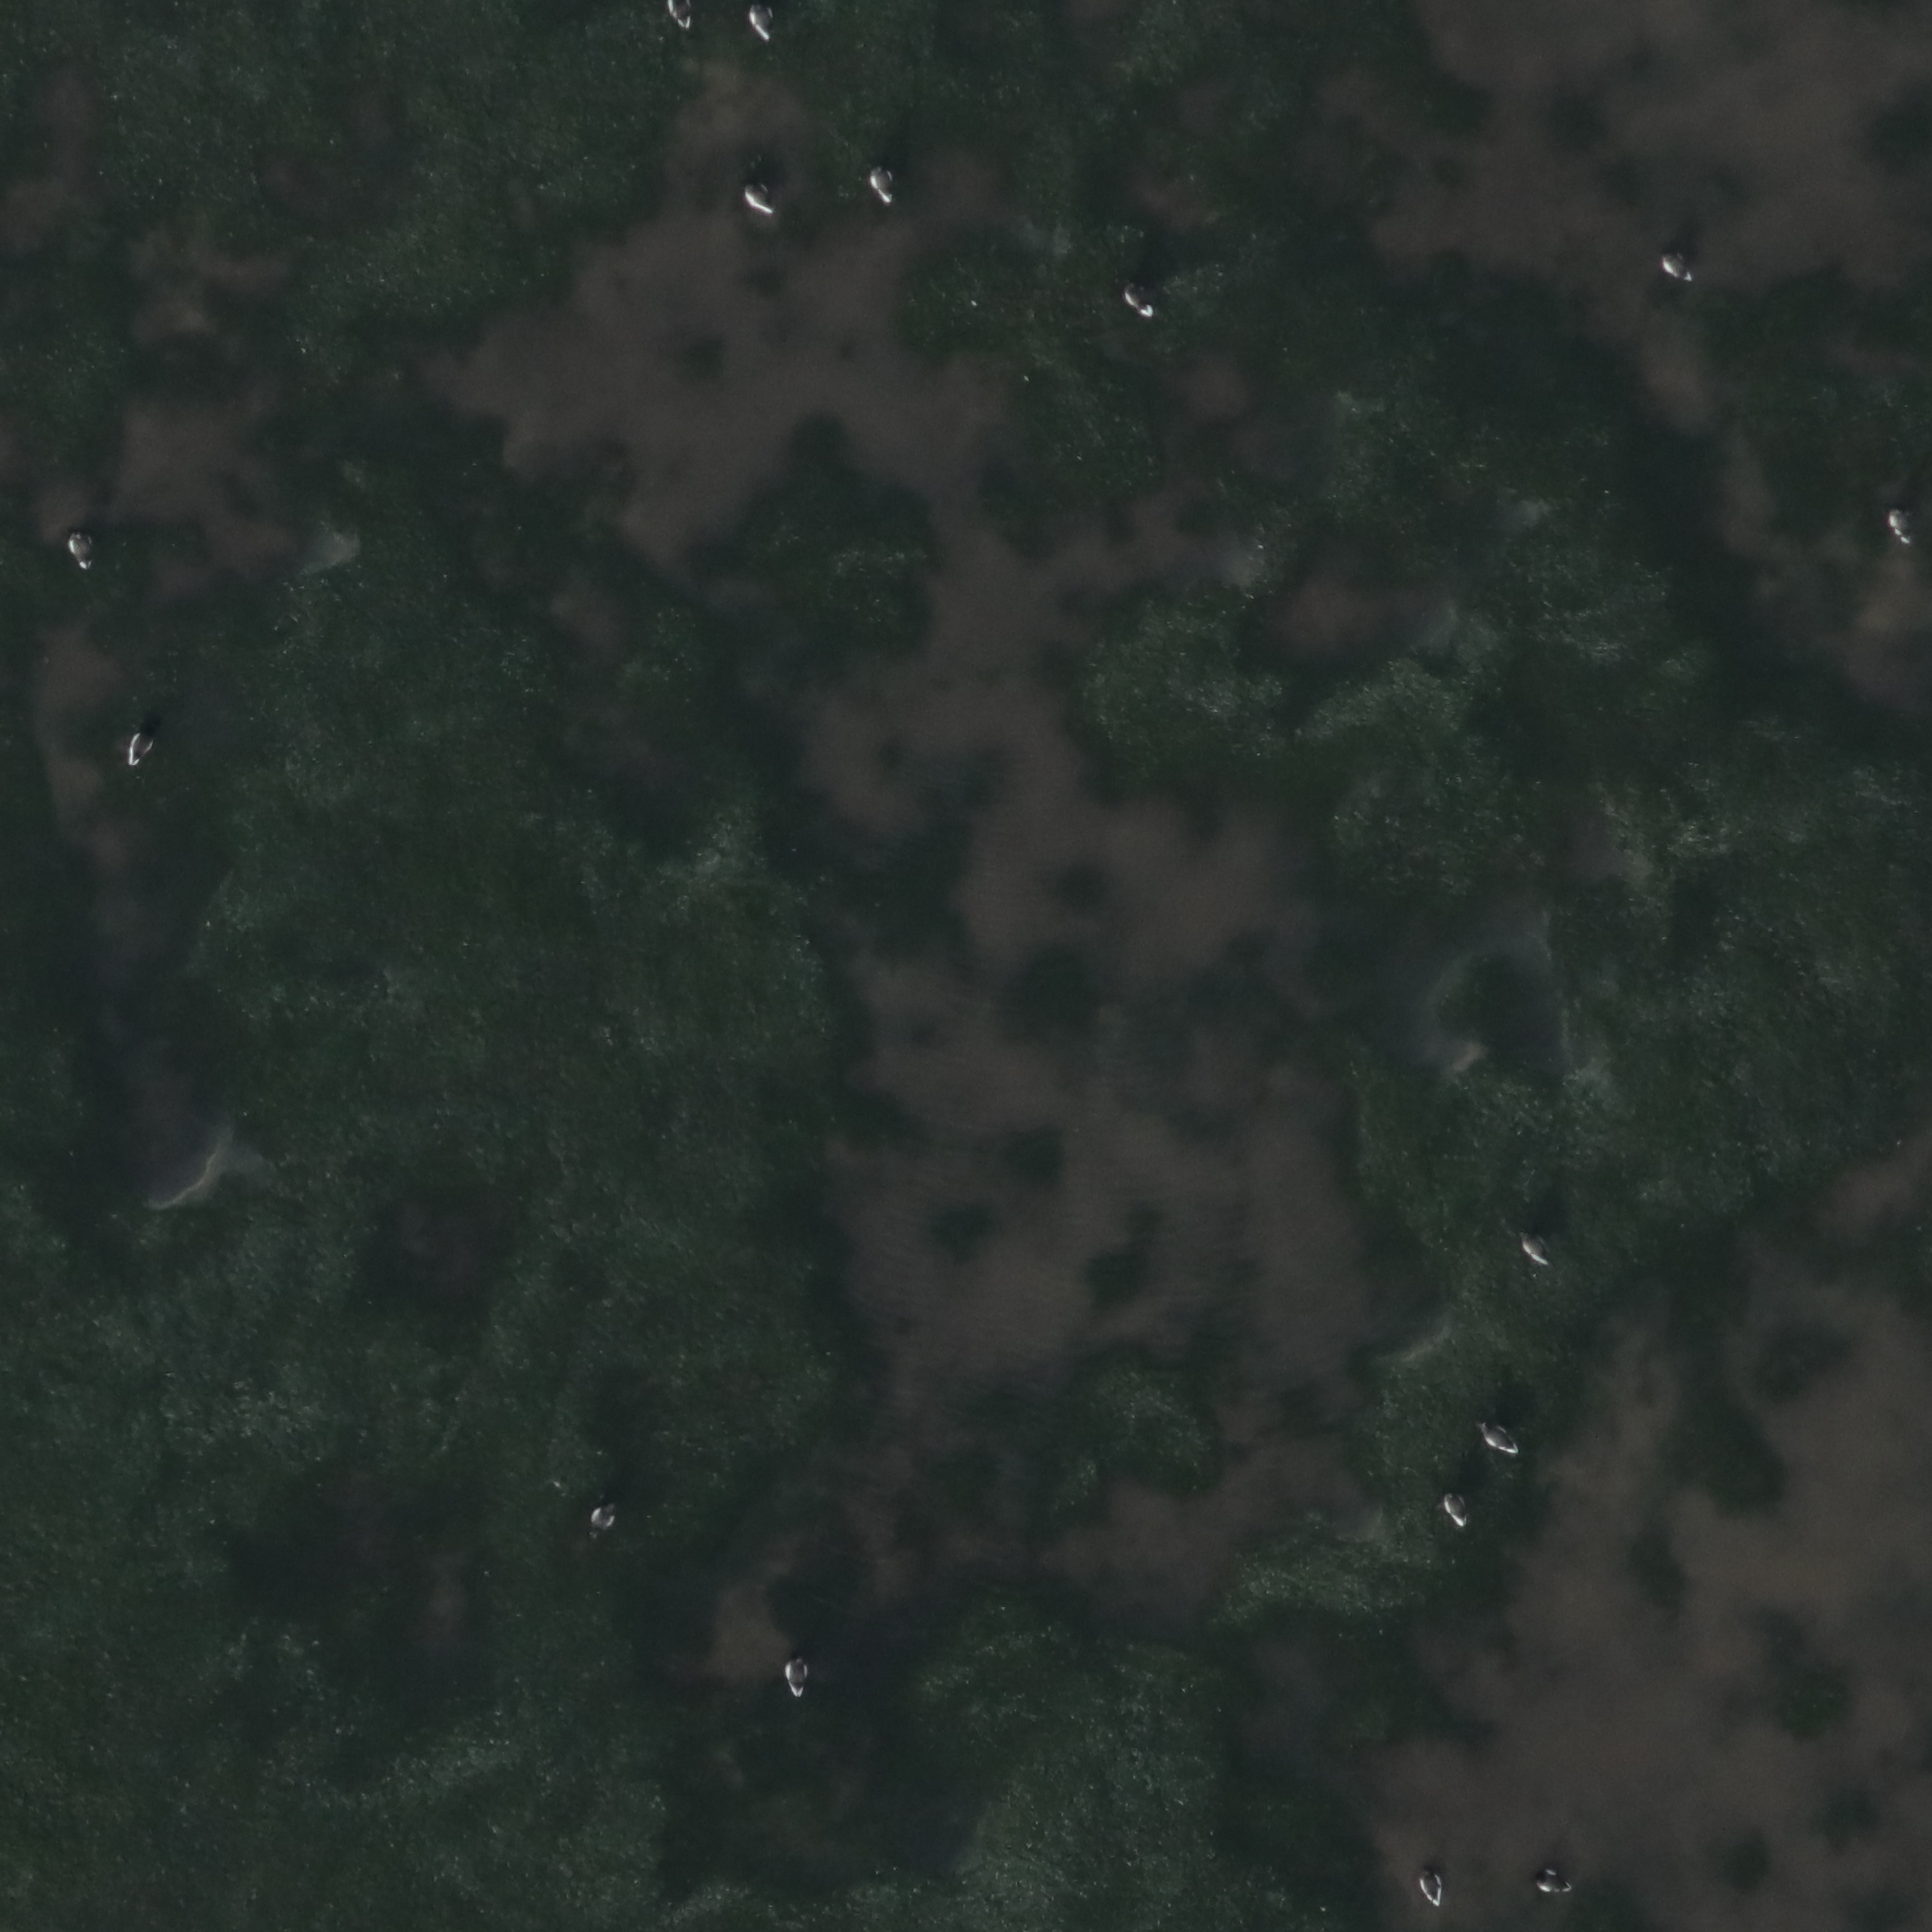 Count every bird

16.